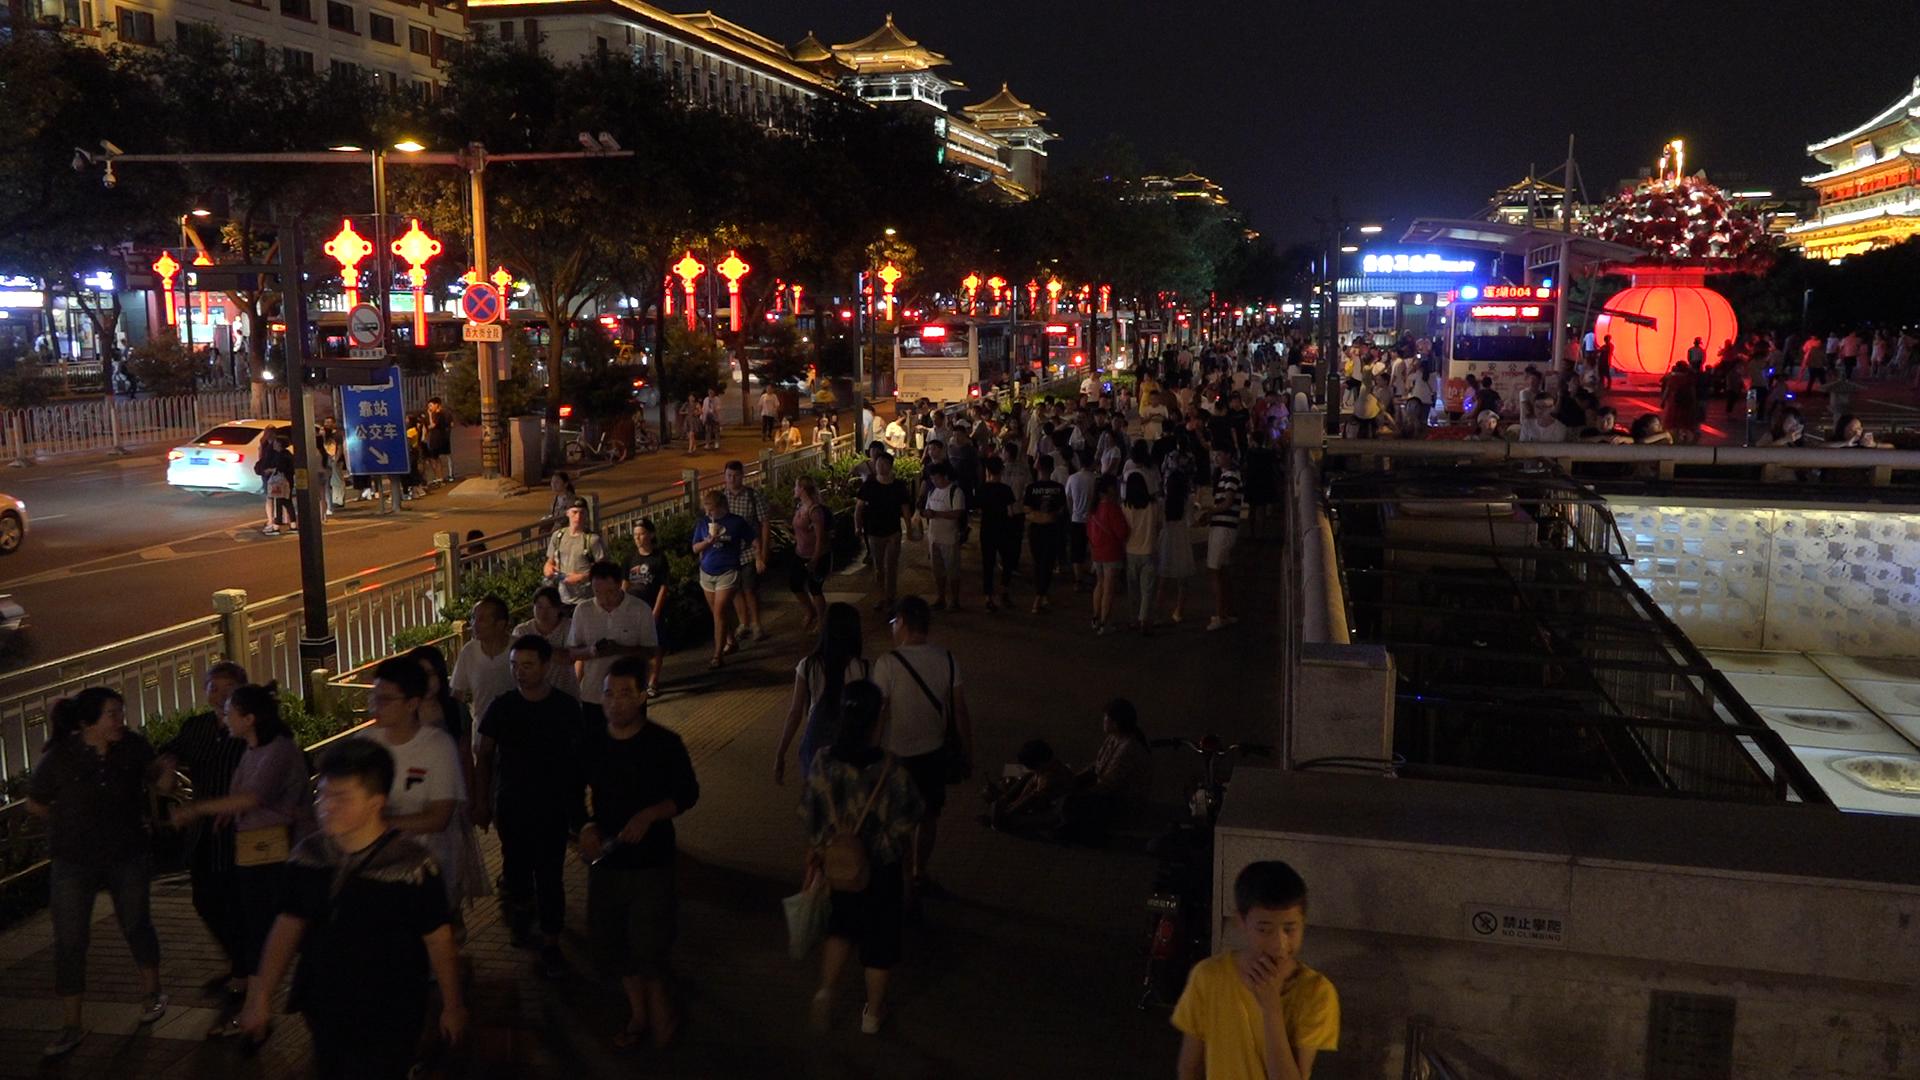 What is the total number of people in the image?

268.